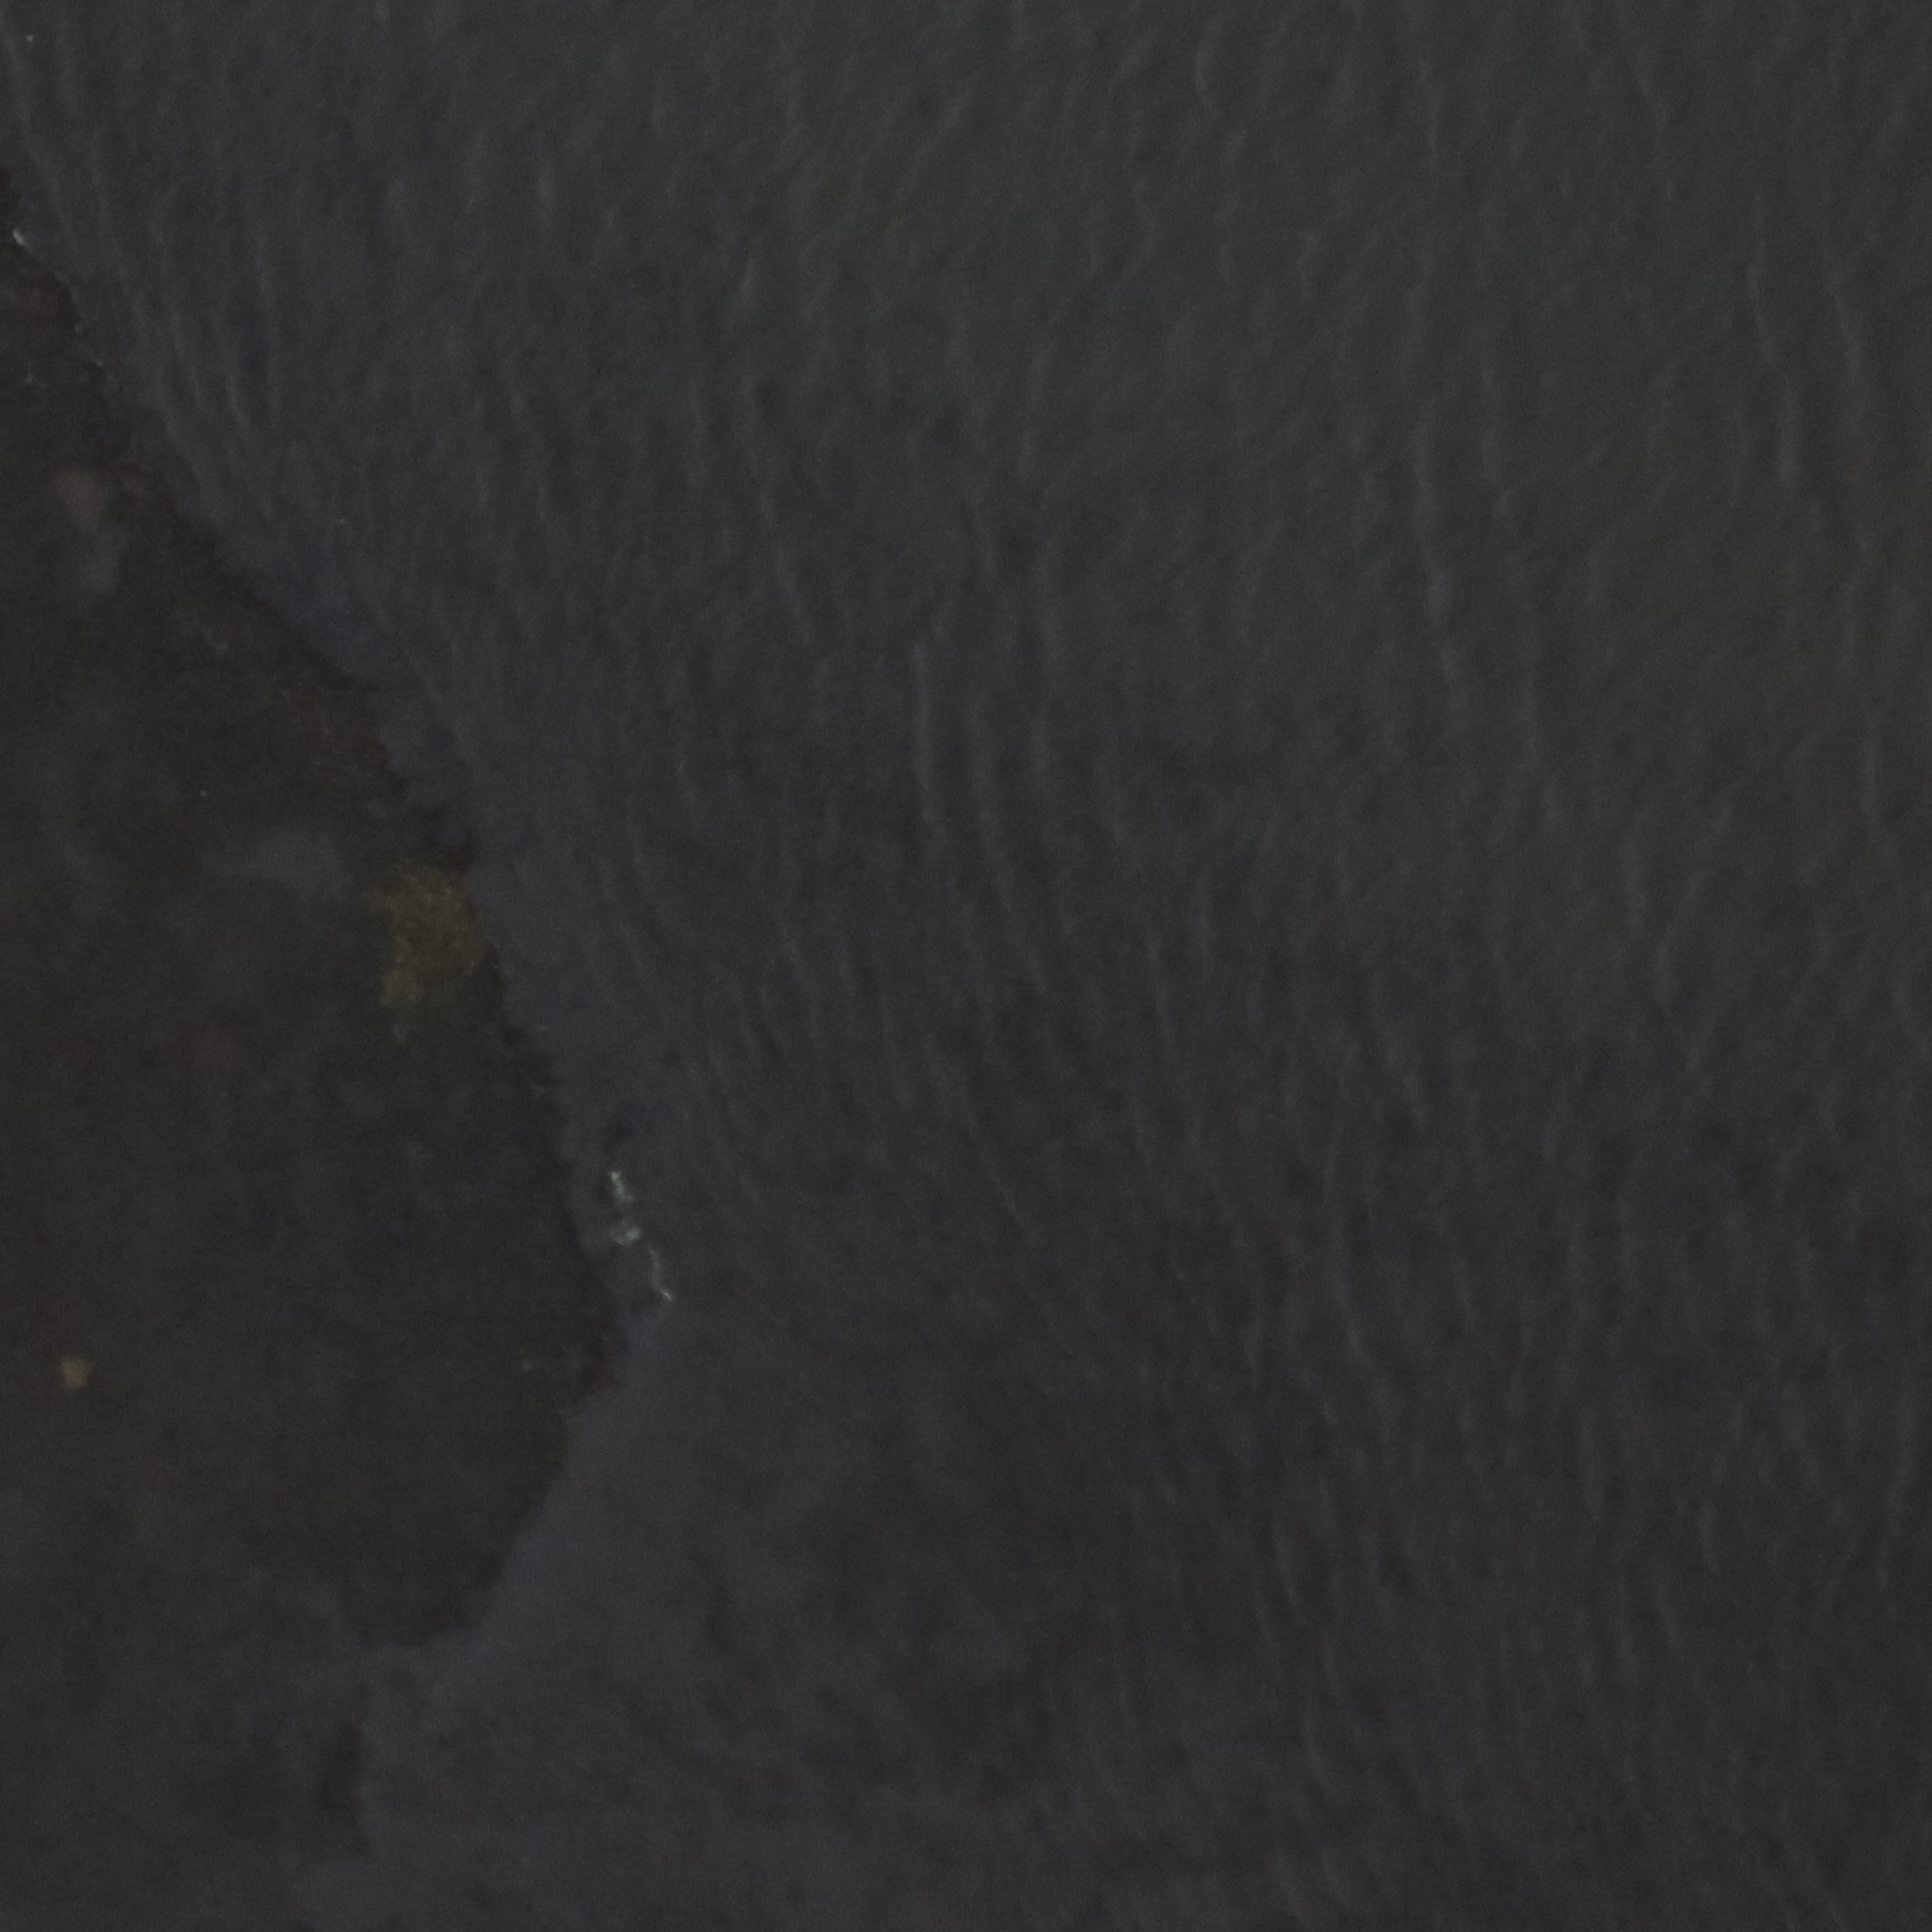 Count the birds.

0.